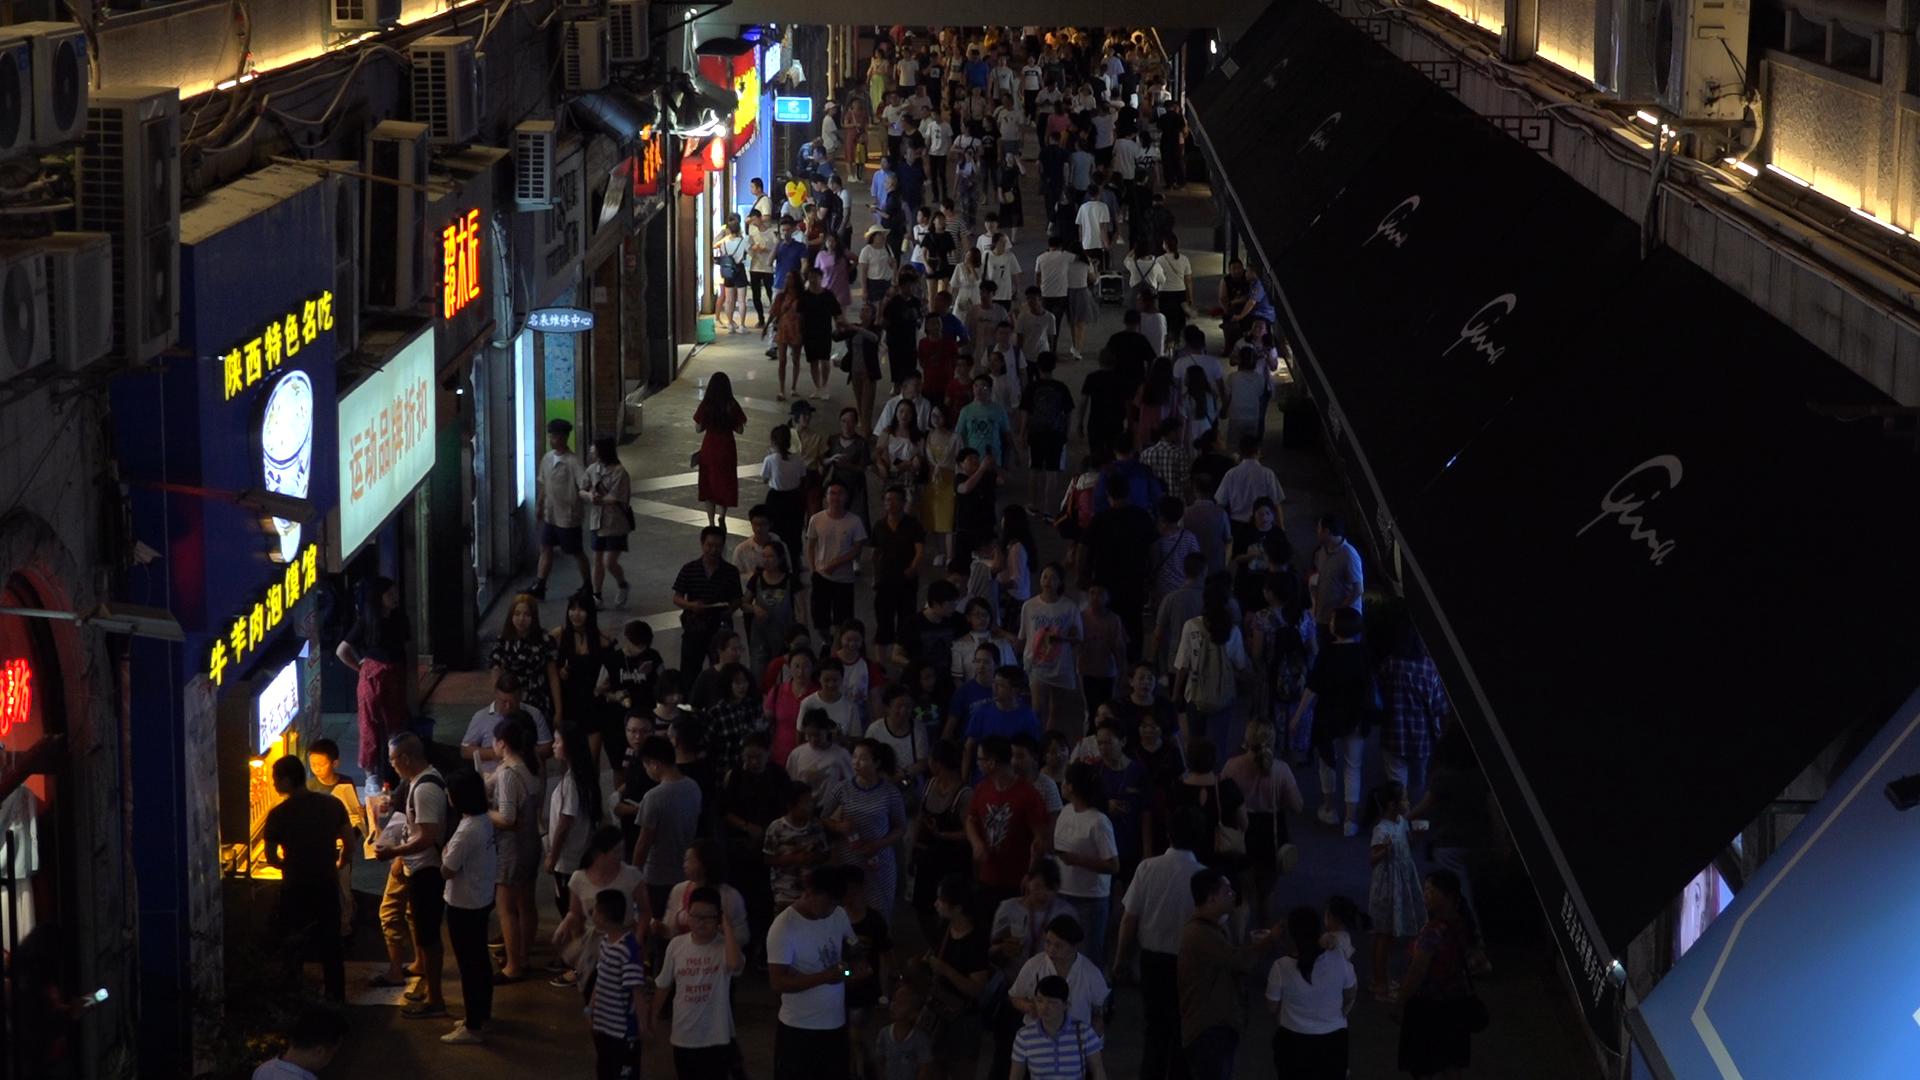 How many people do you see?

208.